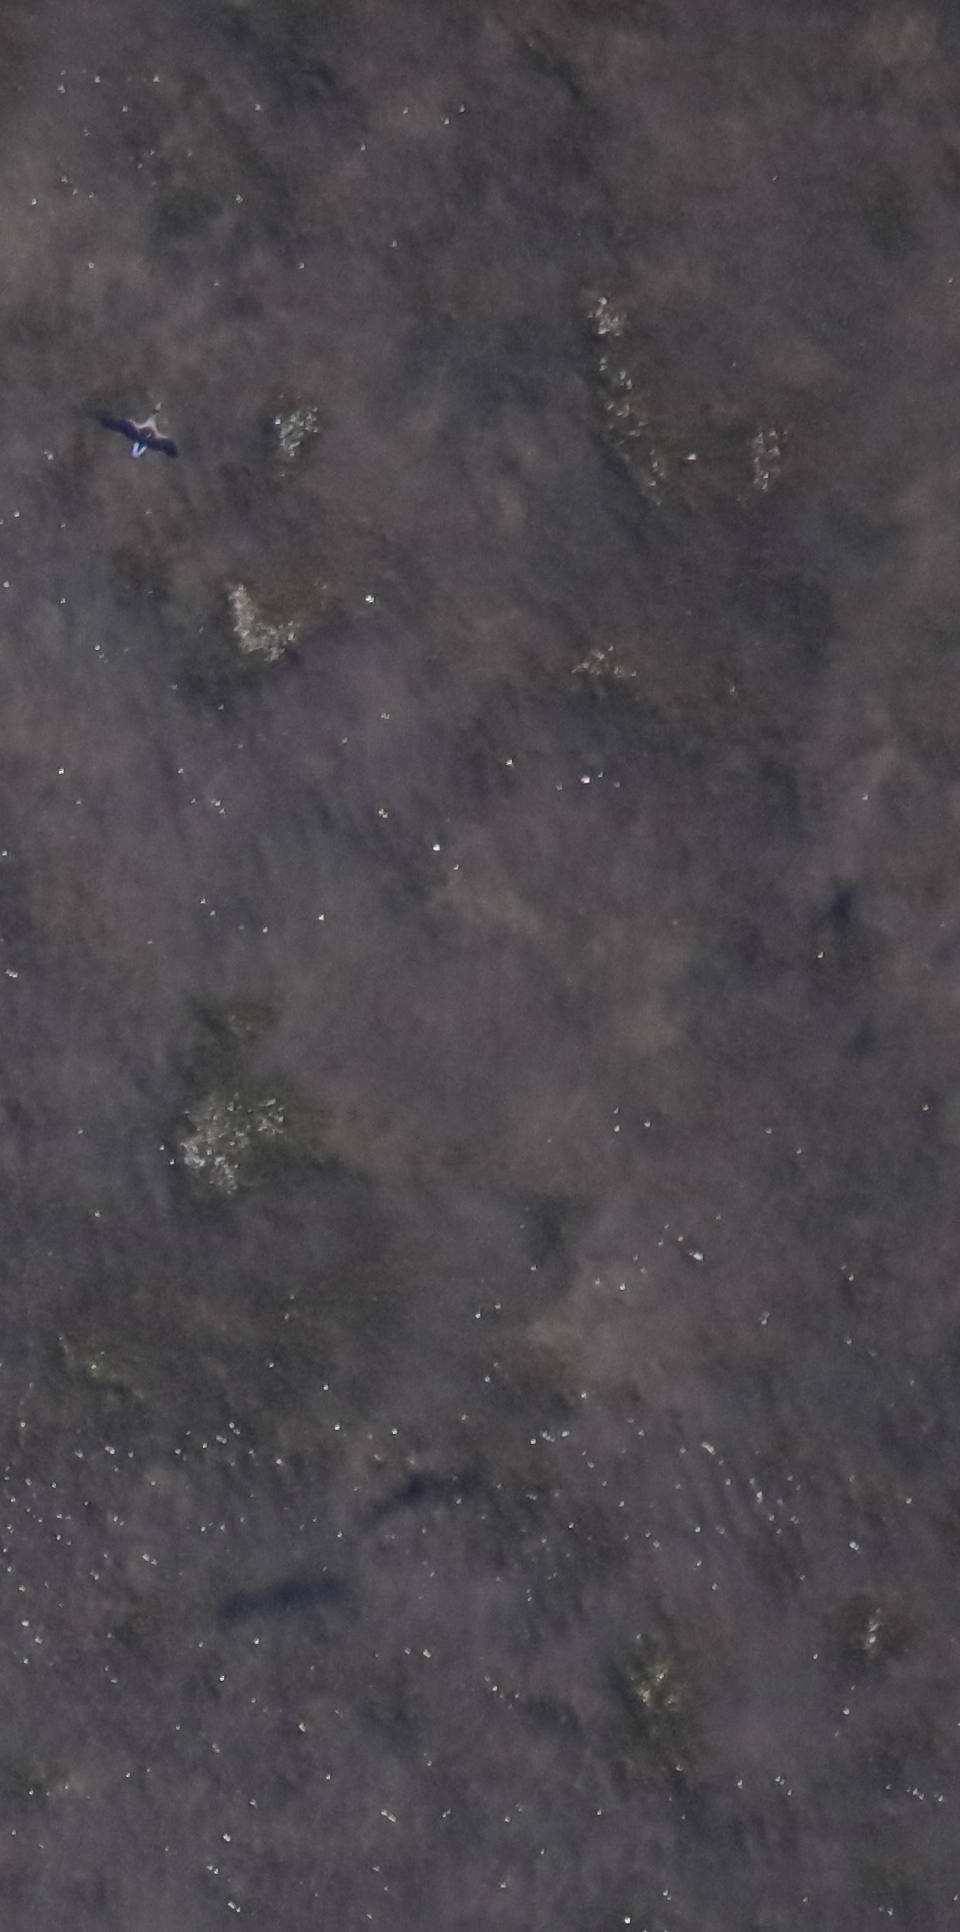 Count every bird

1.